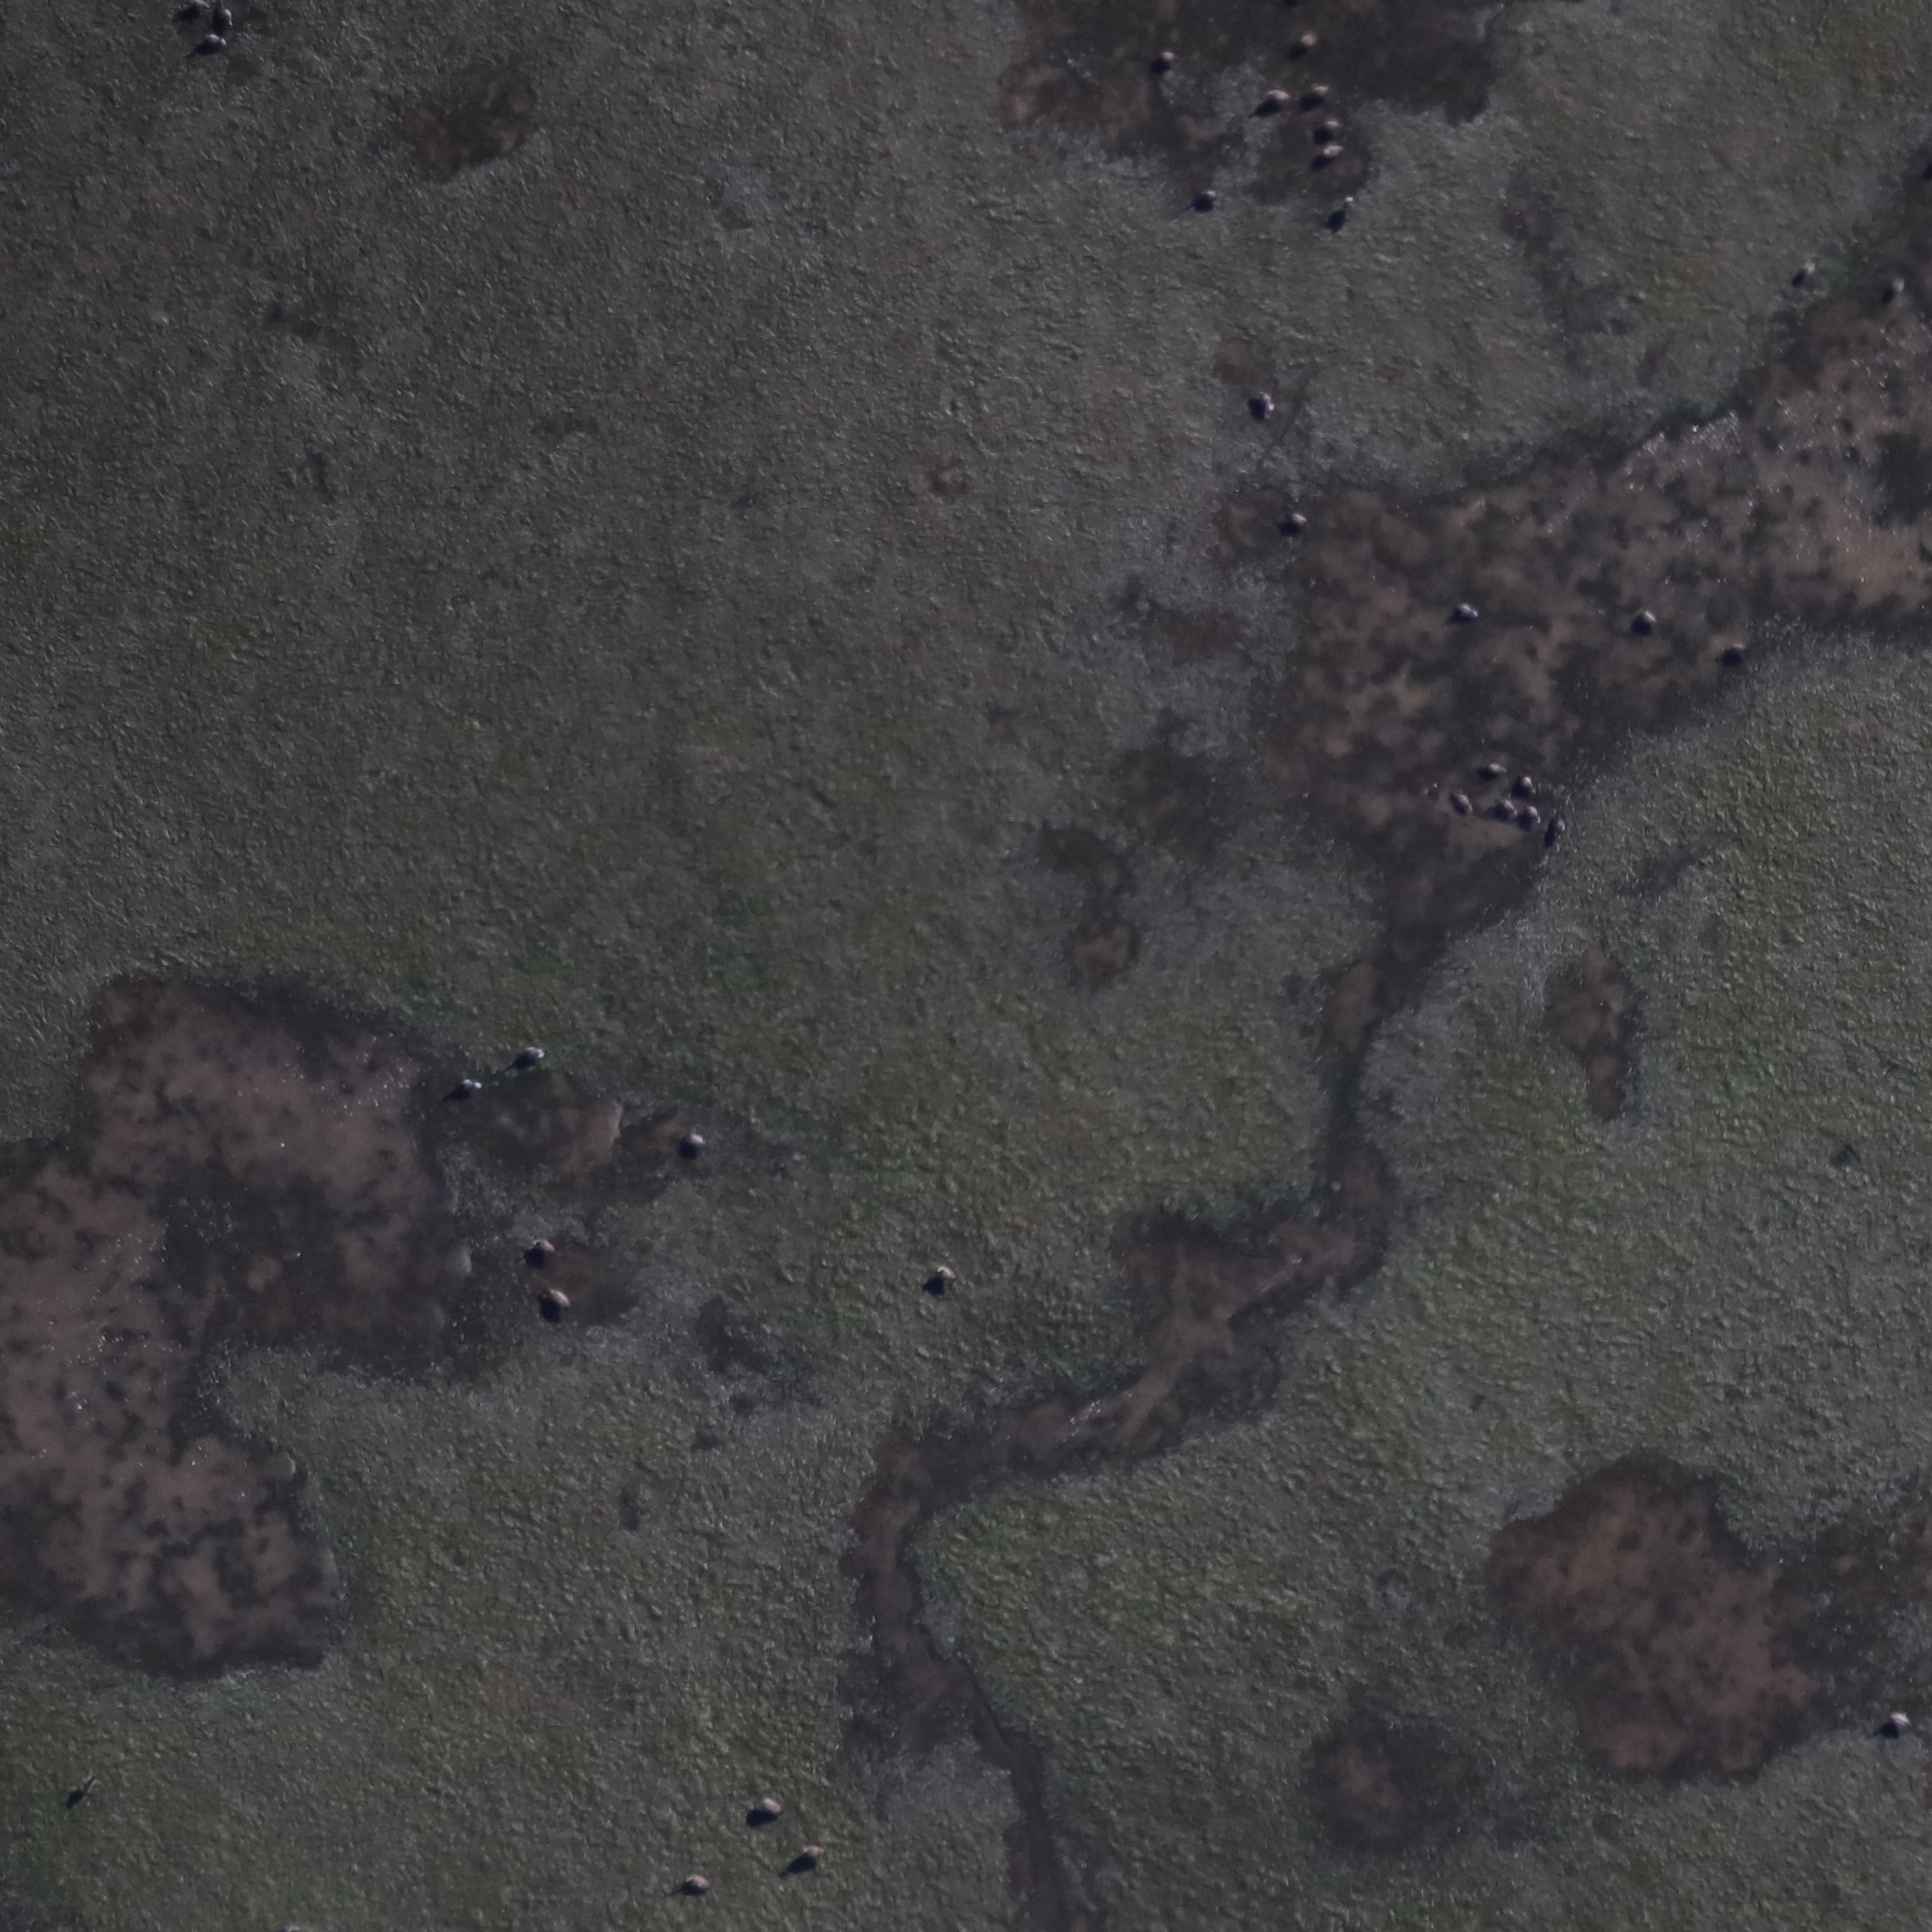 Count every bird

36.